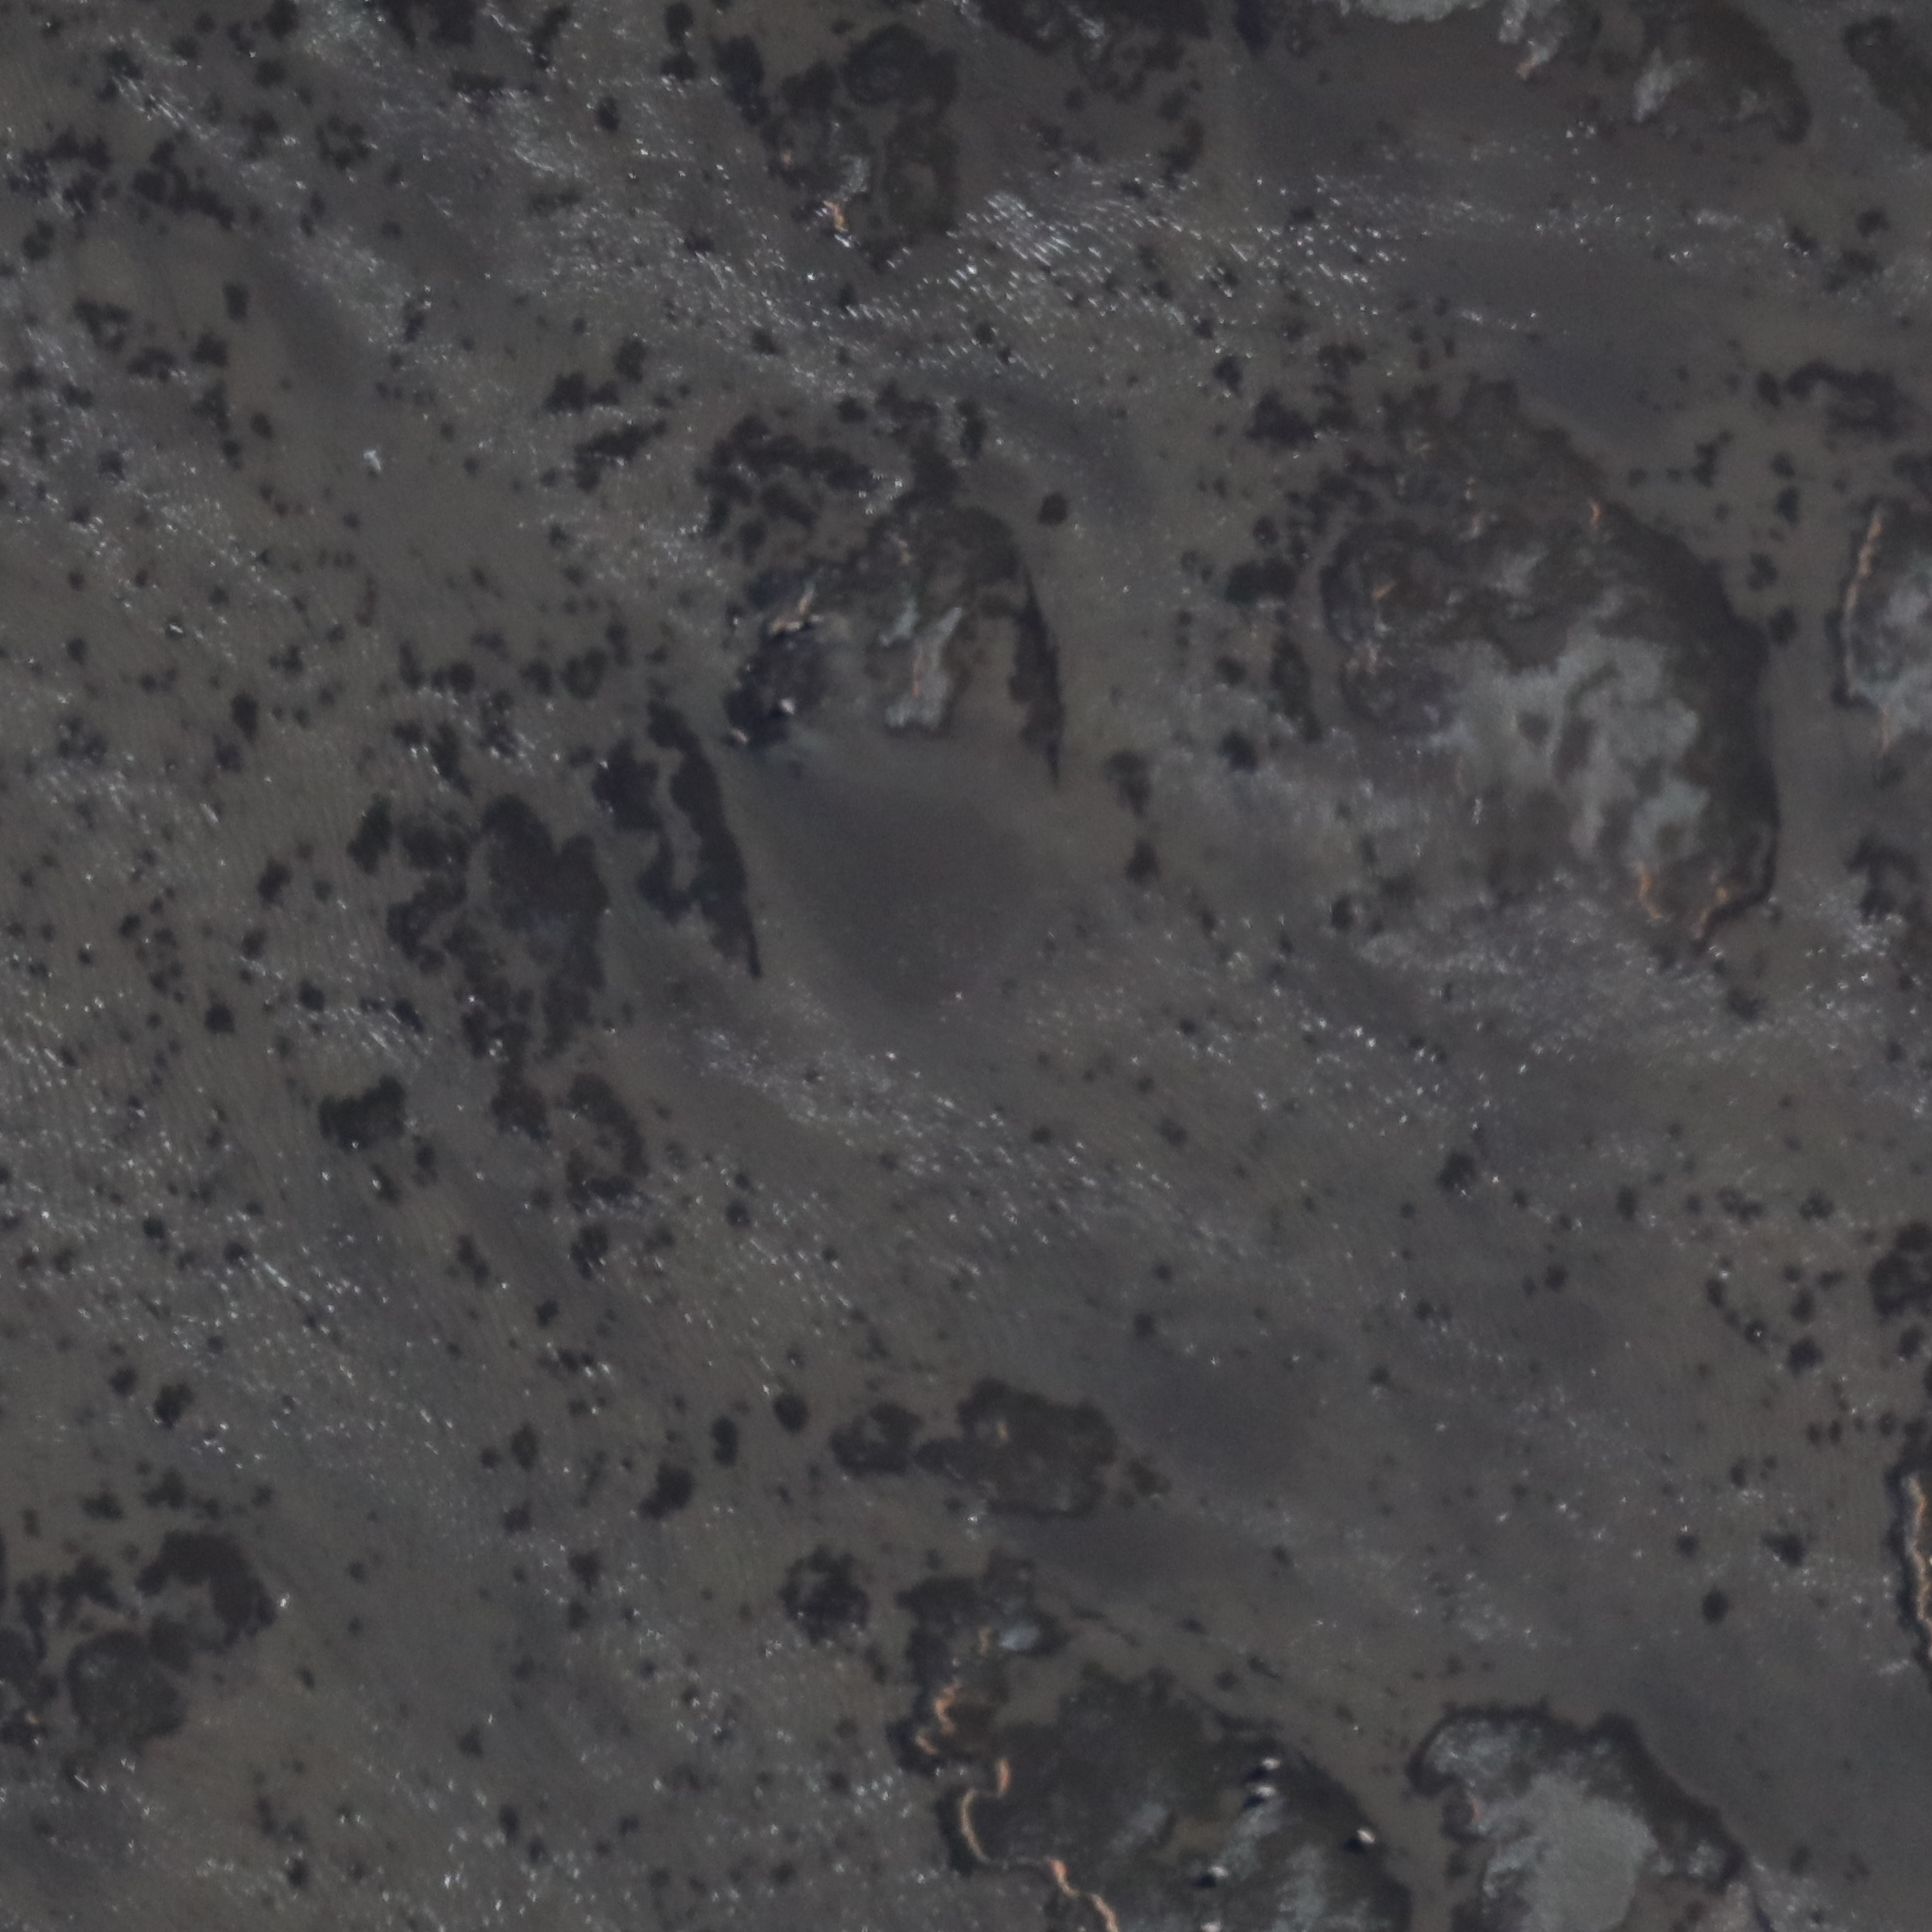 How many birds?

10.